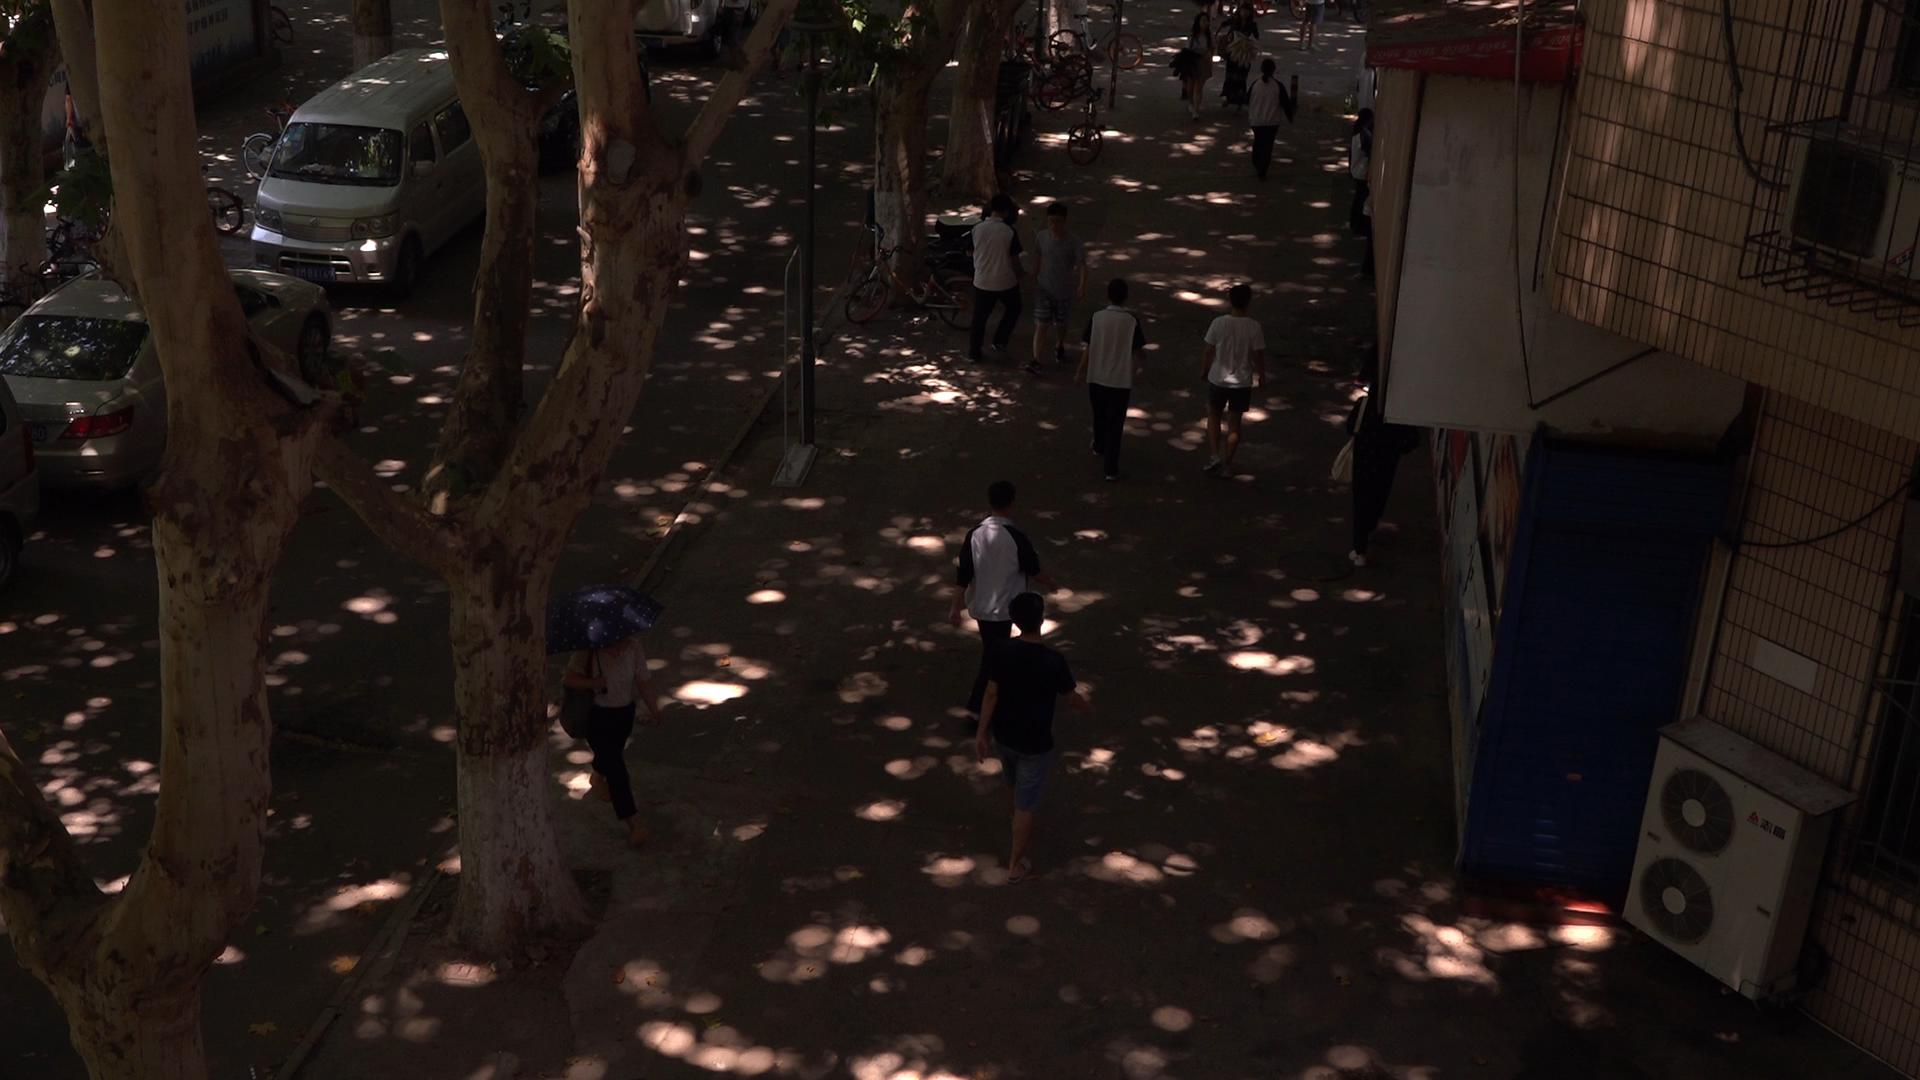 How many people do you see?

11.